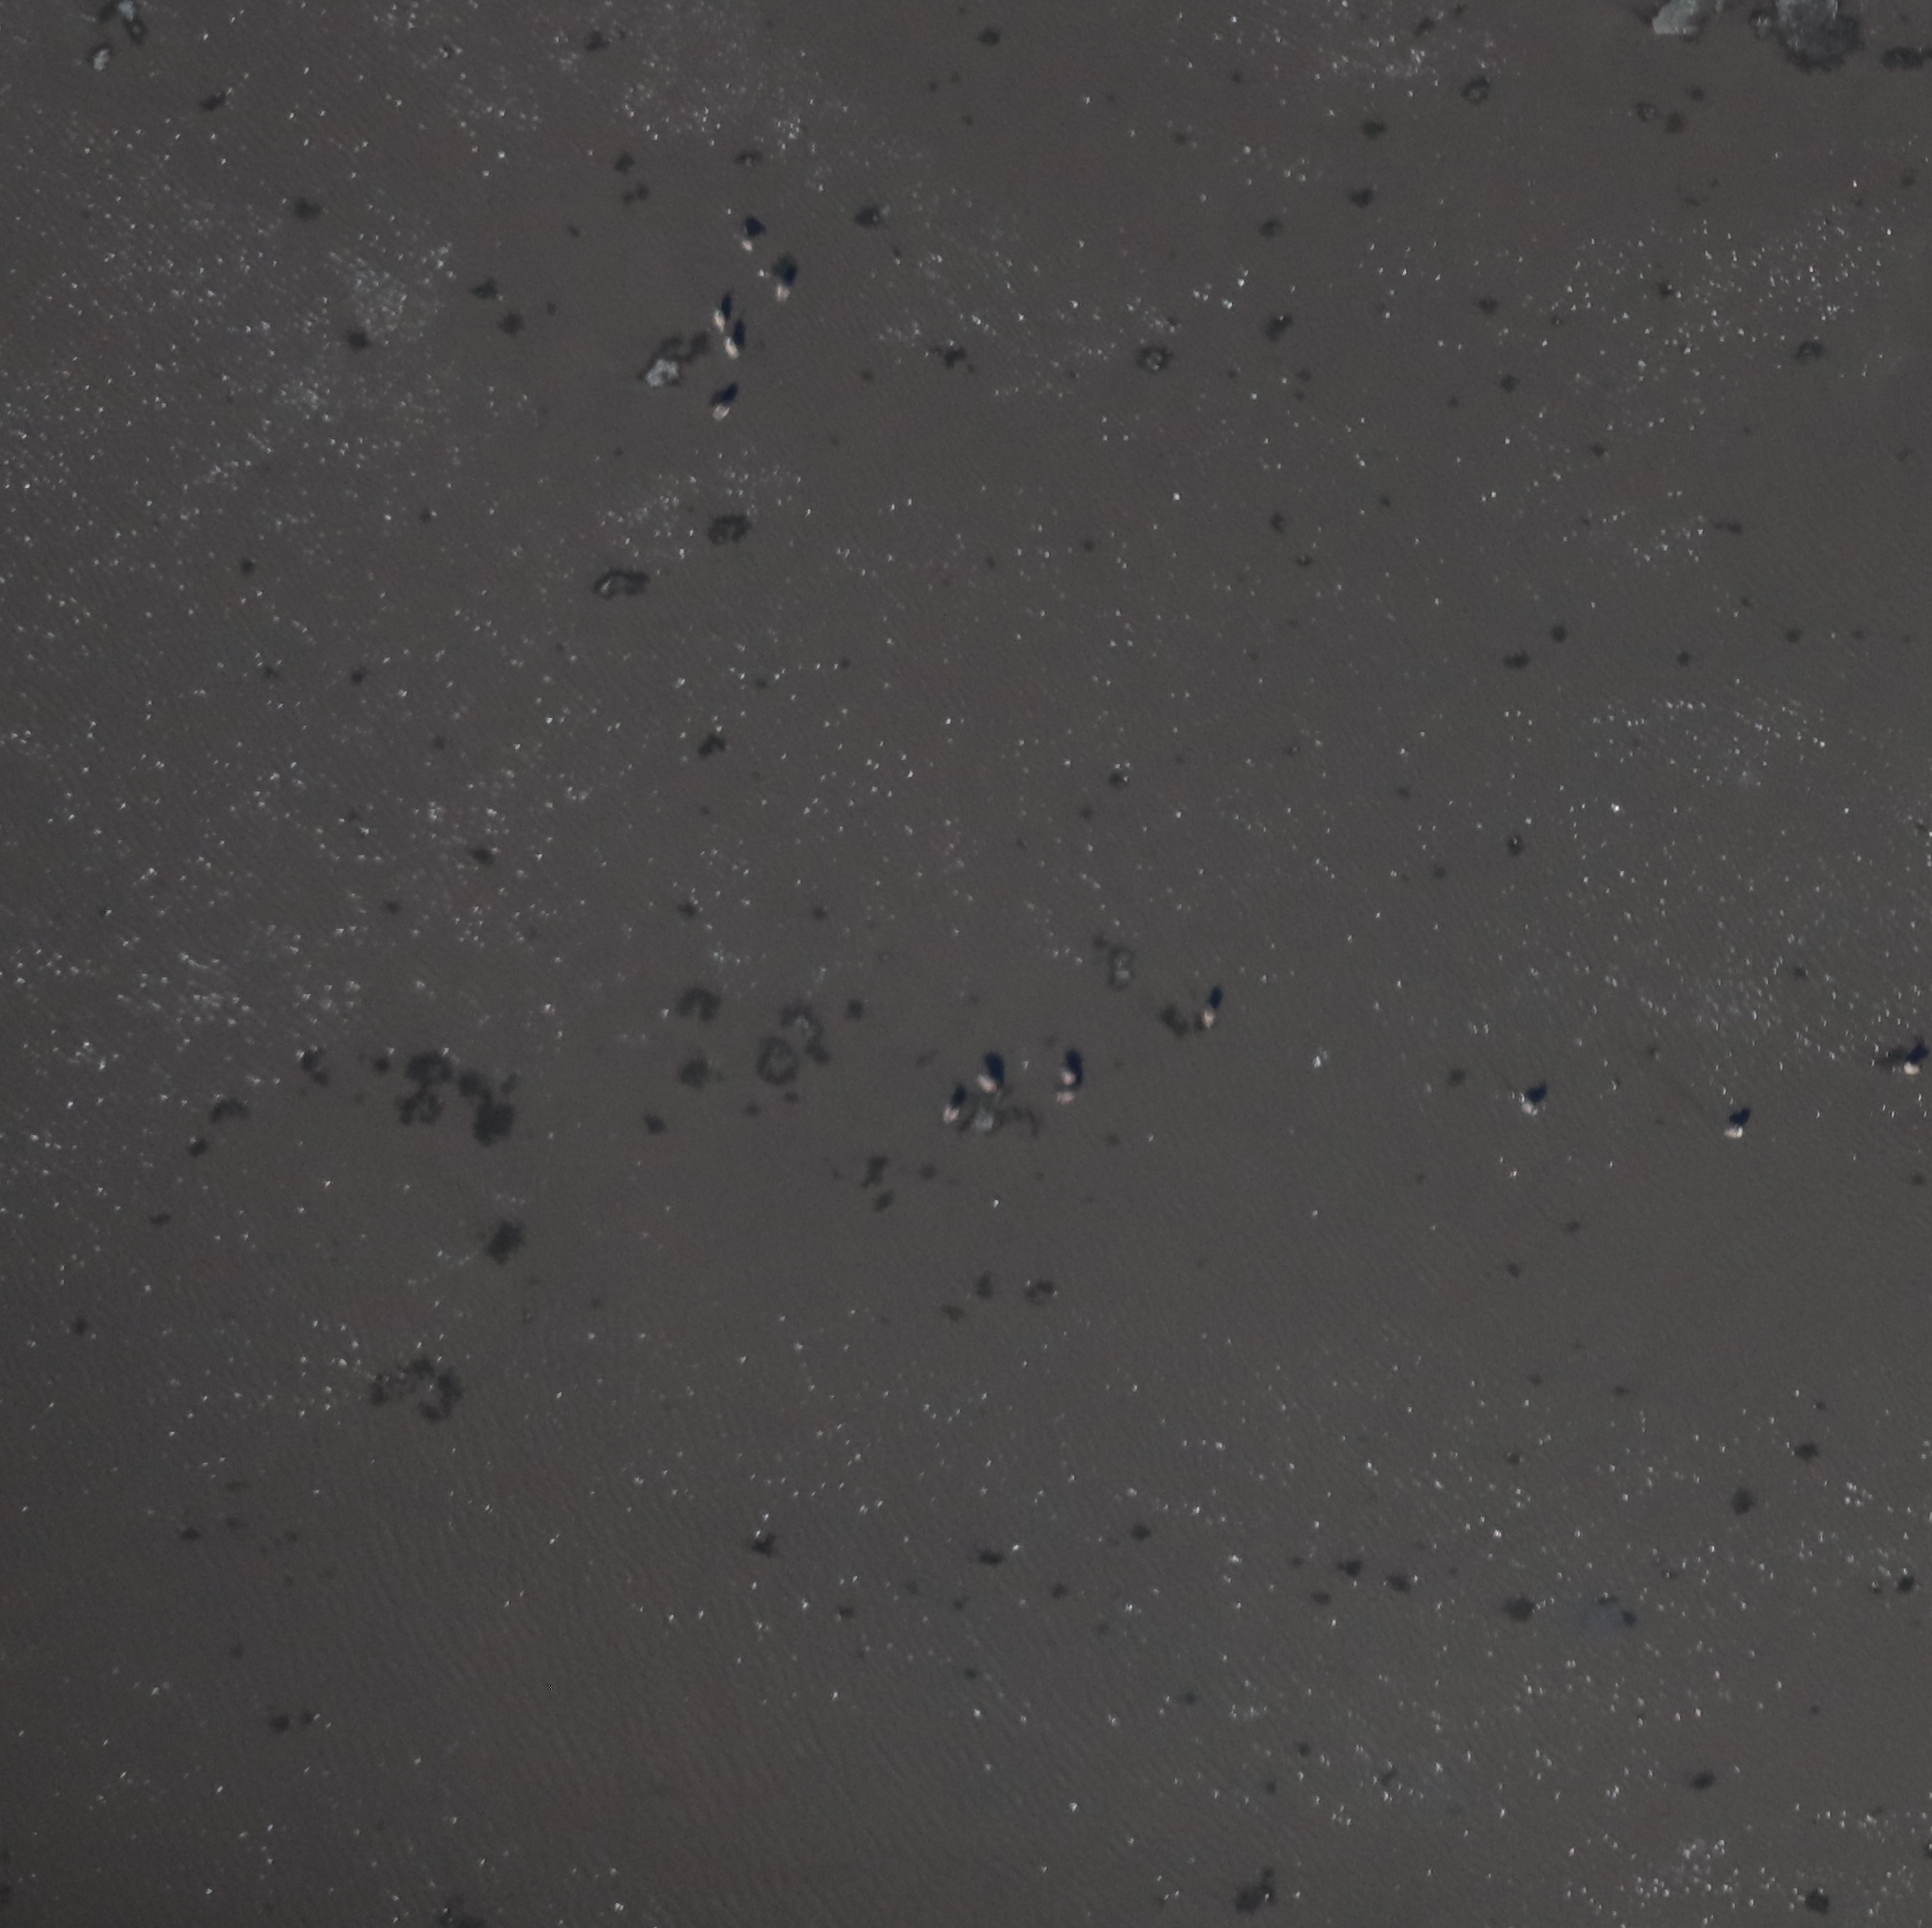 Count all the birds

13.